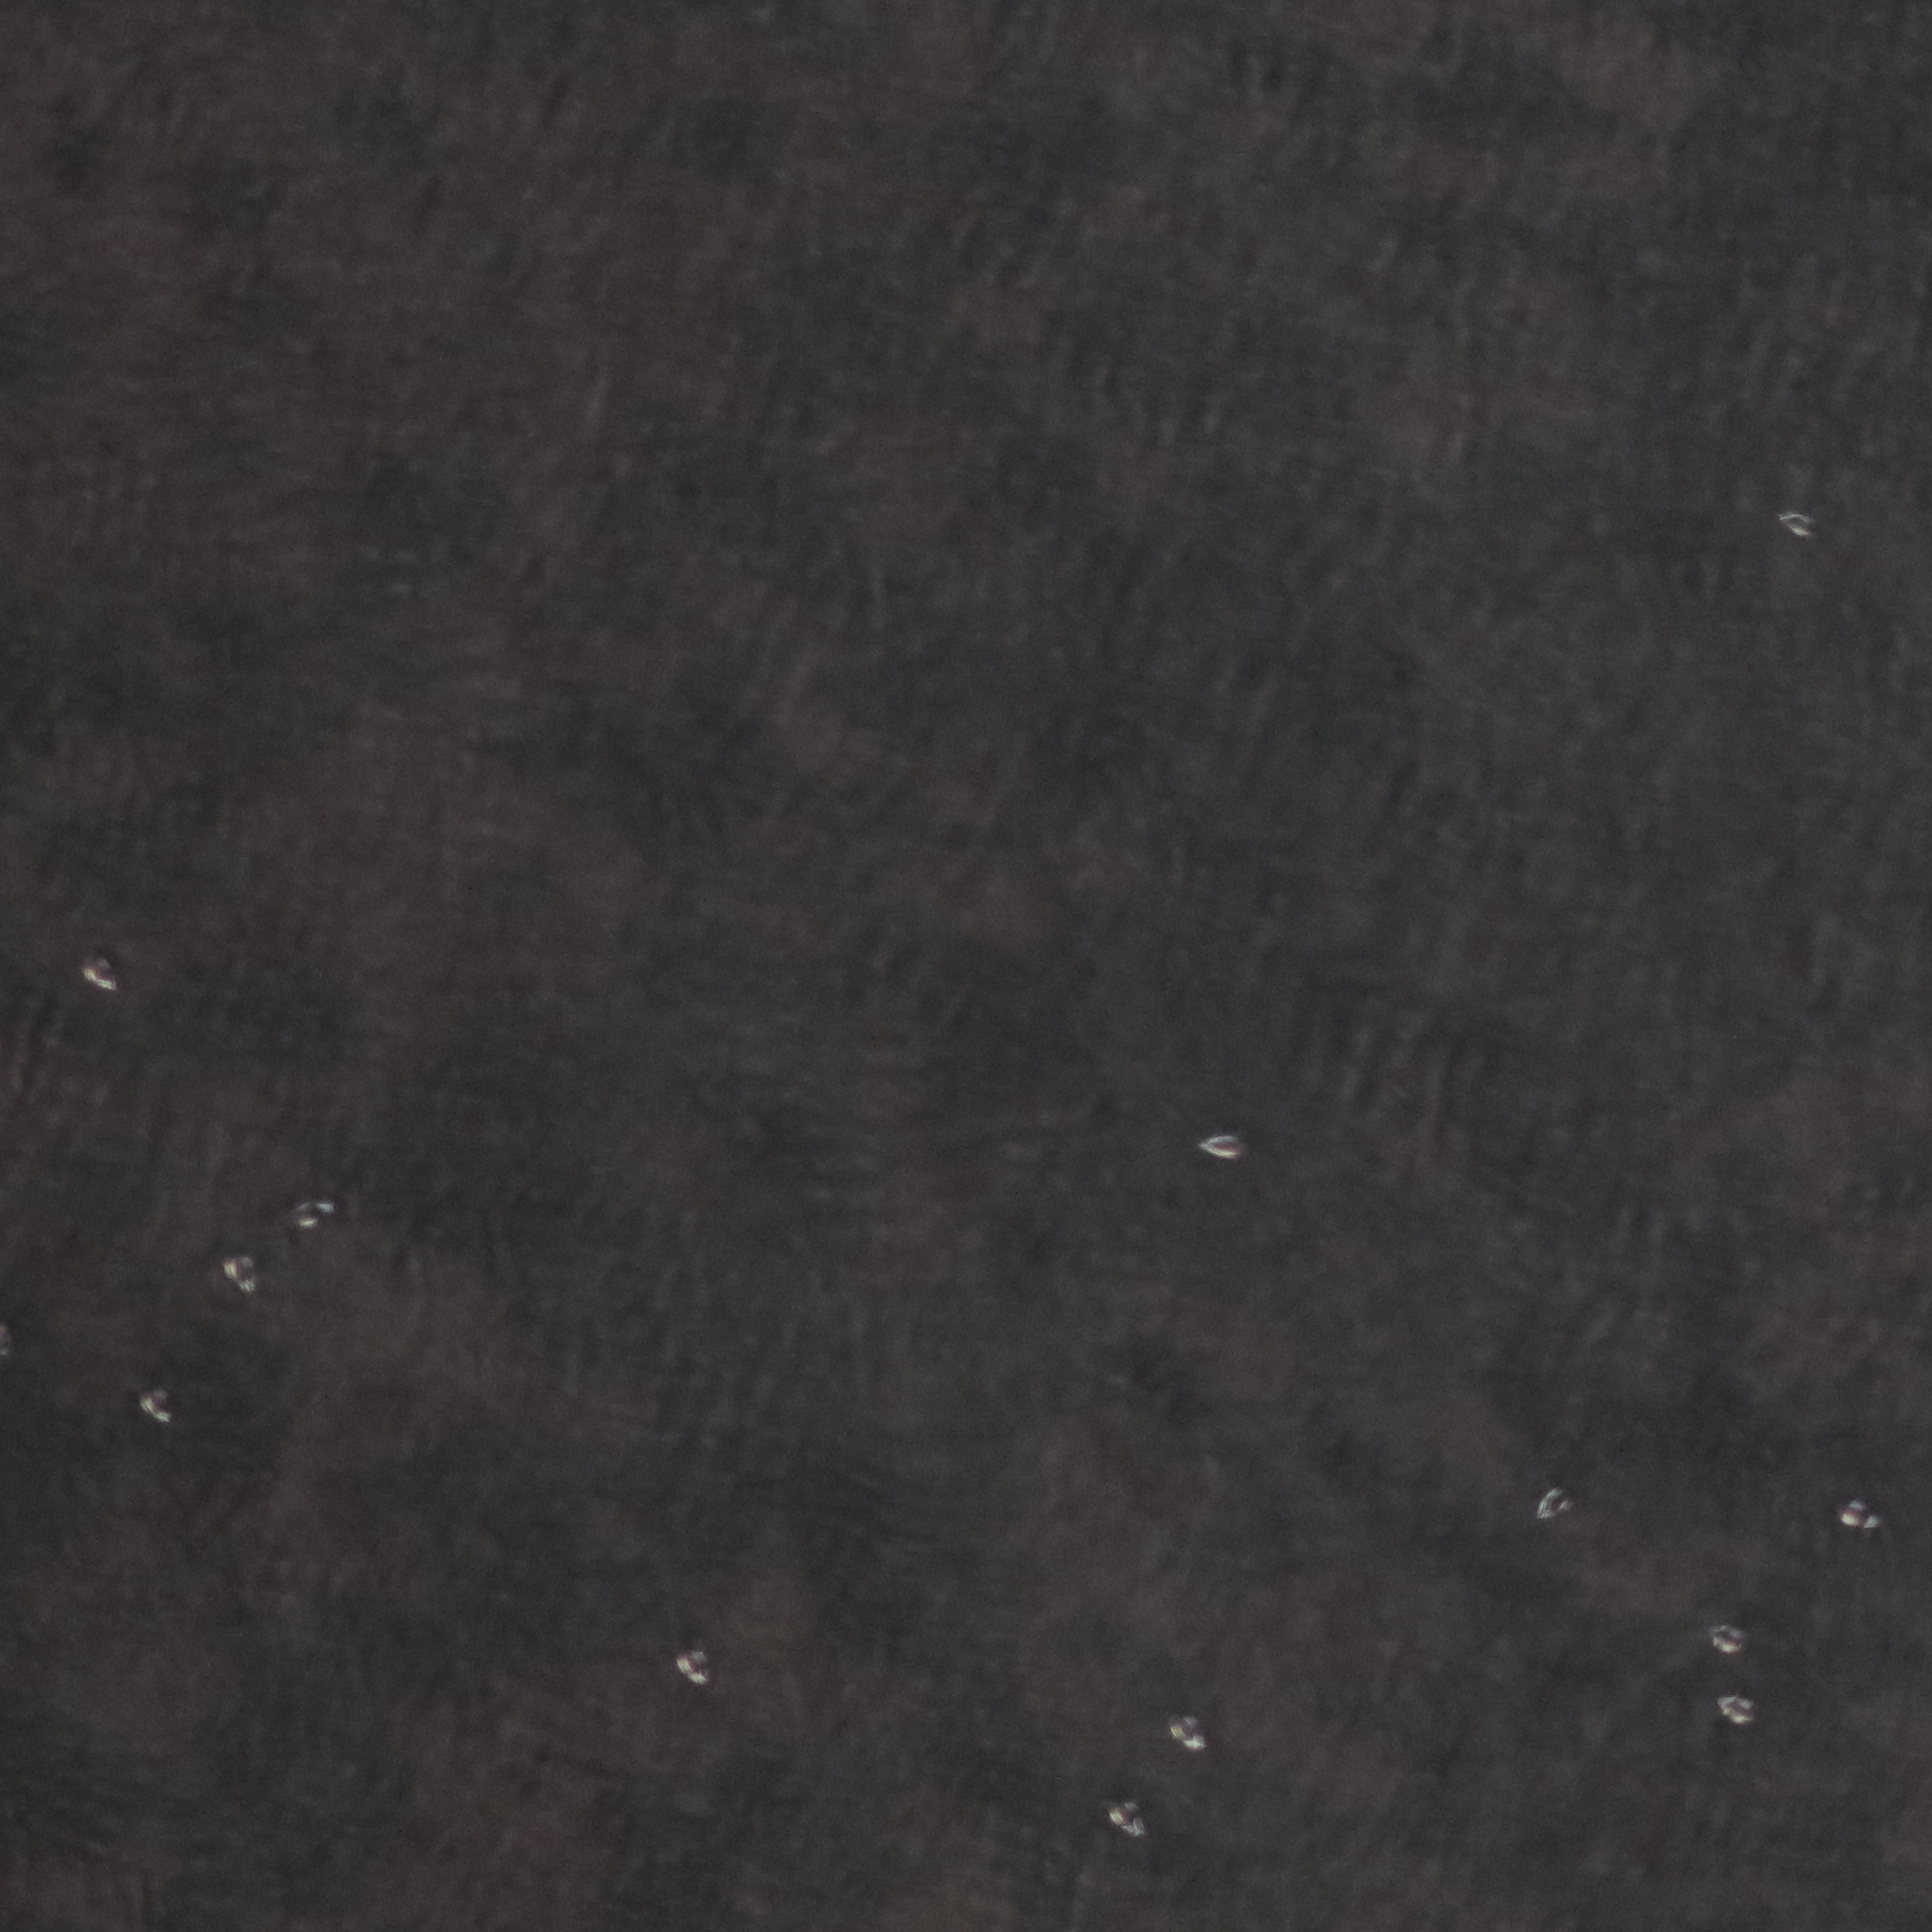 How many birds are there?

13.